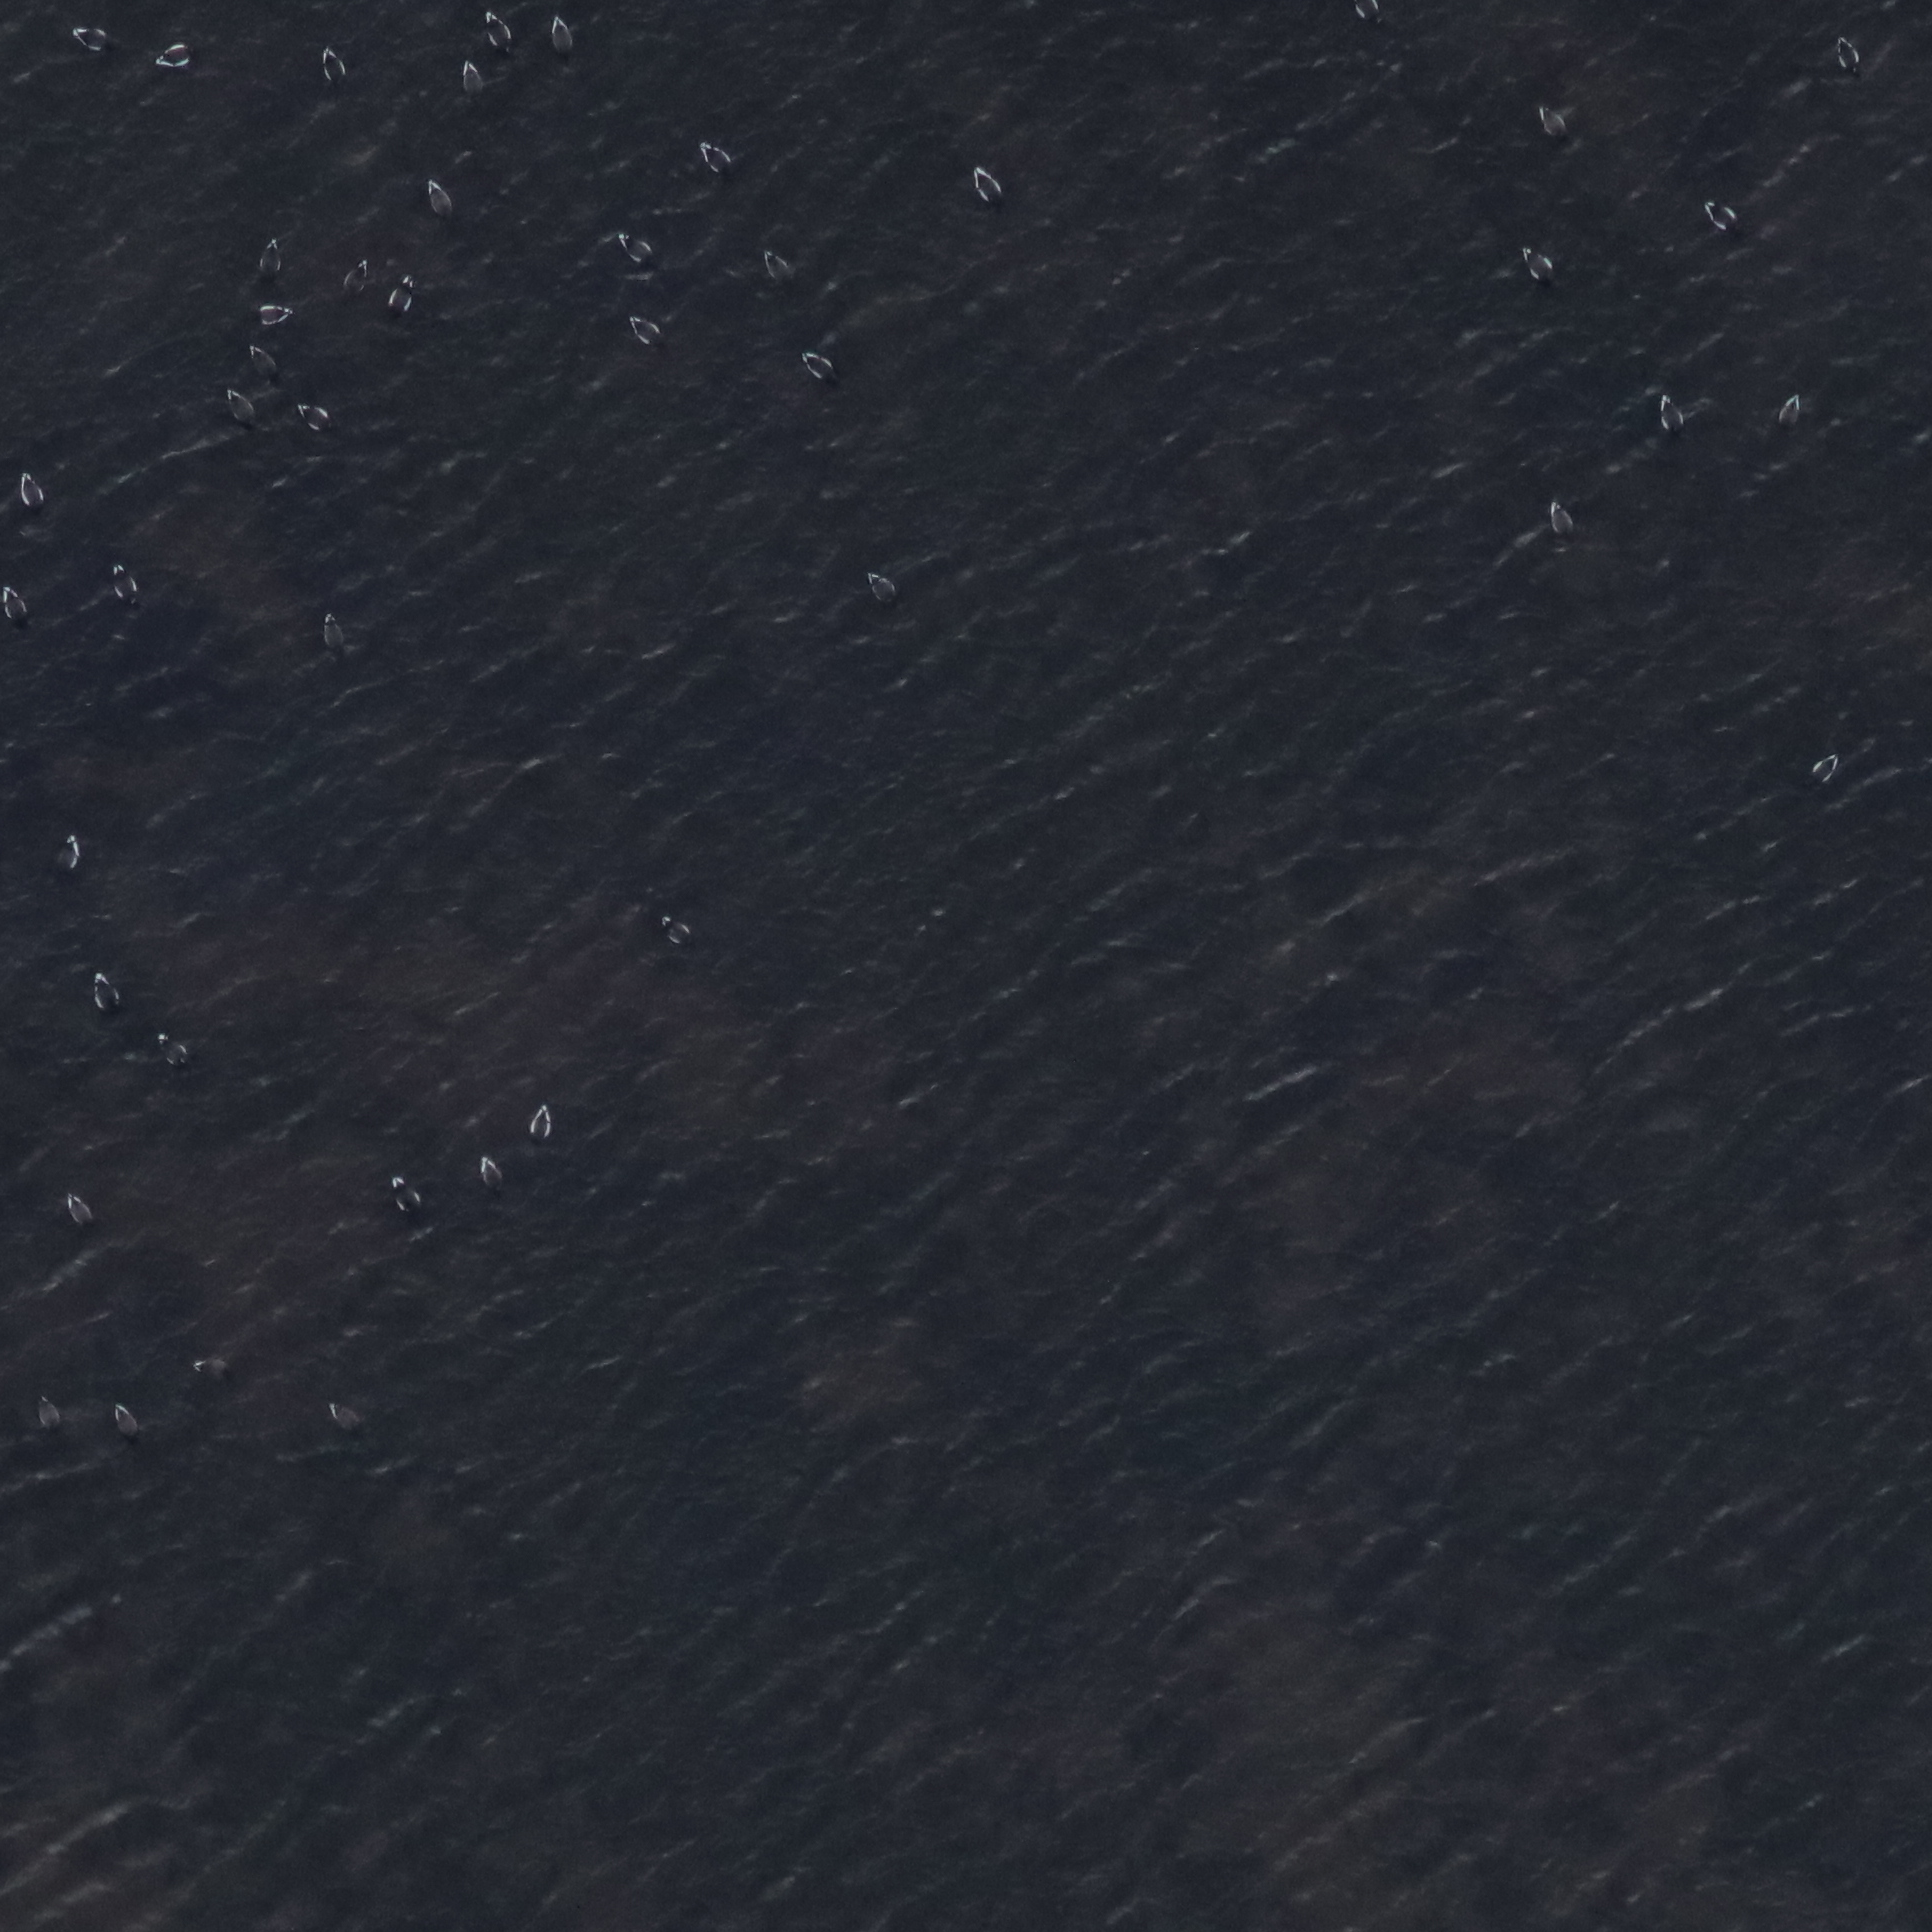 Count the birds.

46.